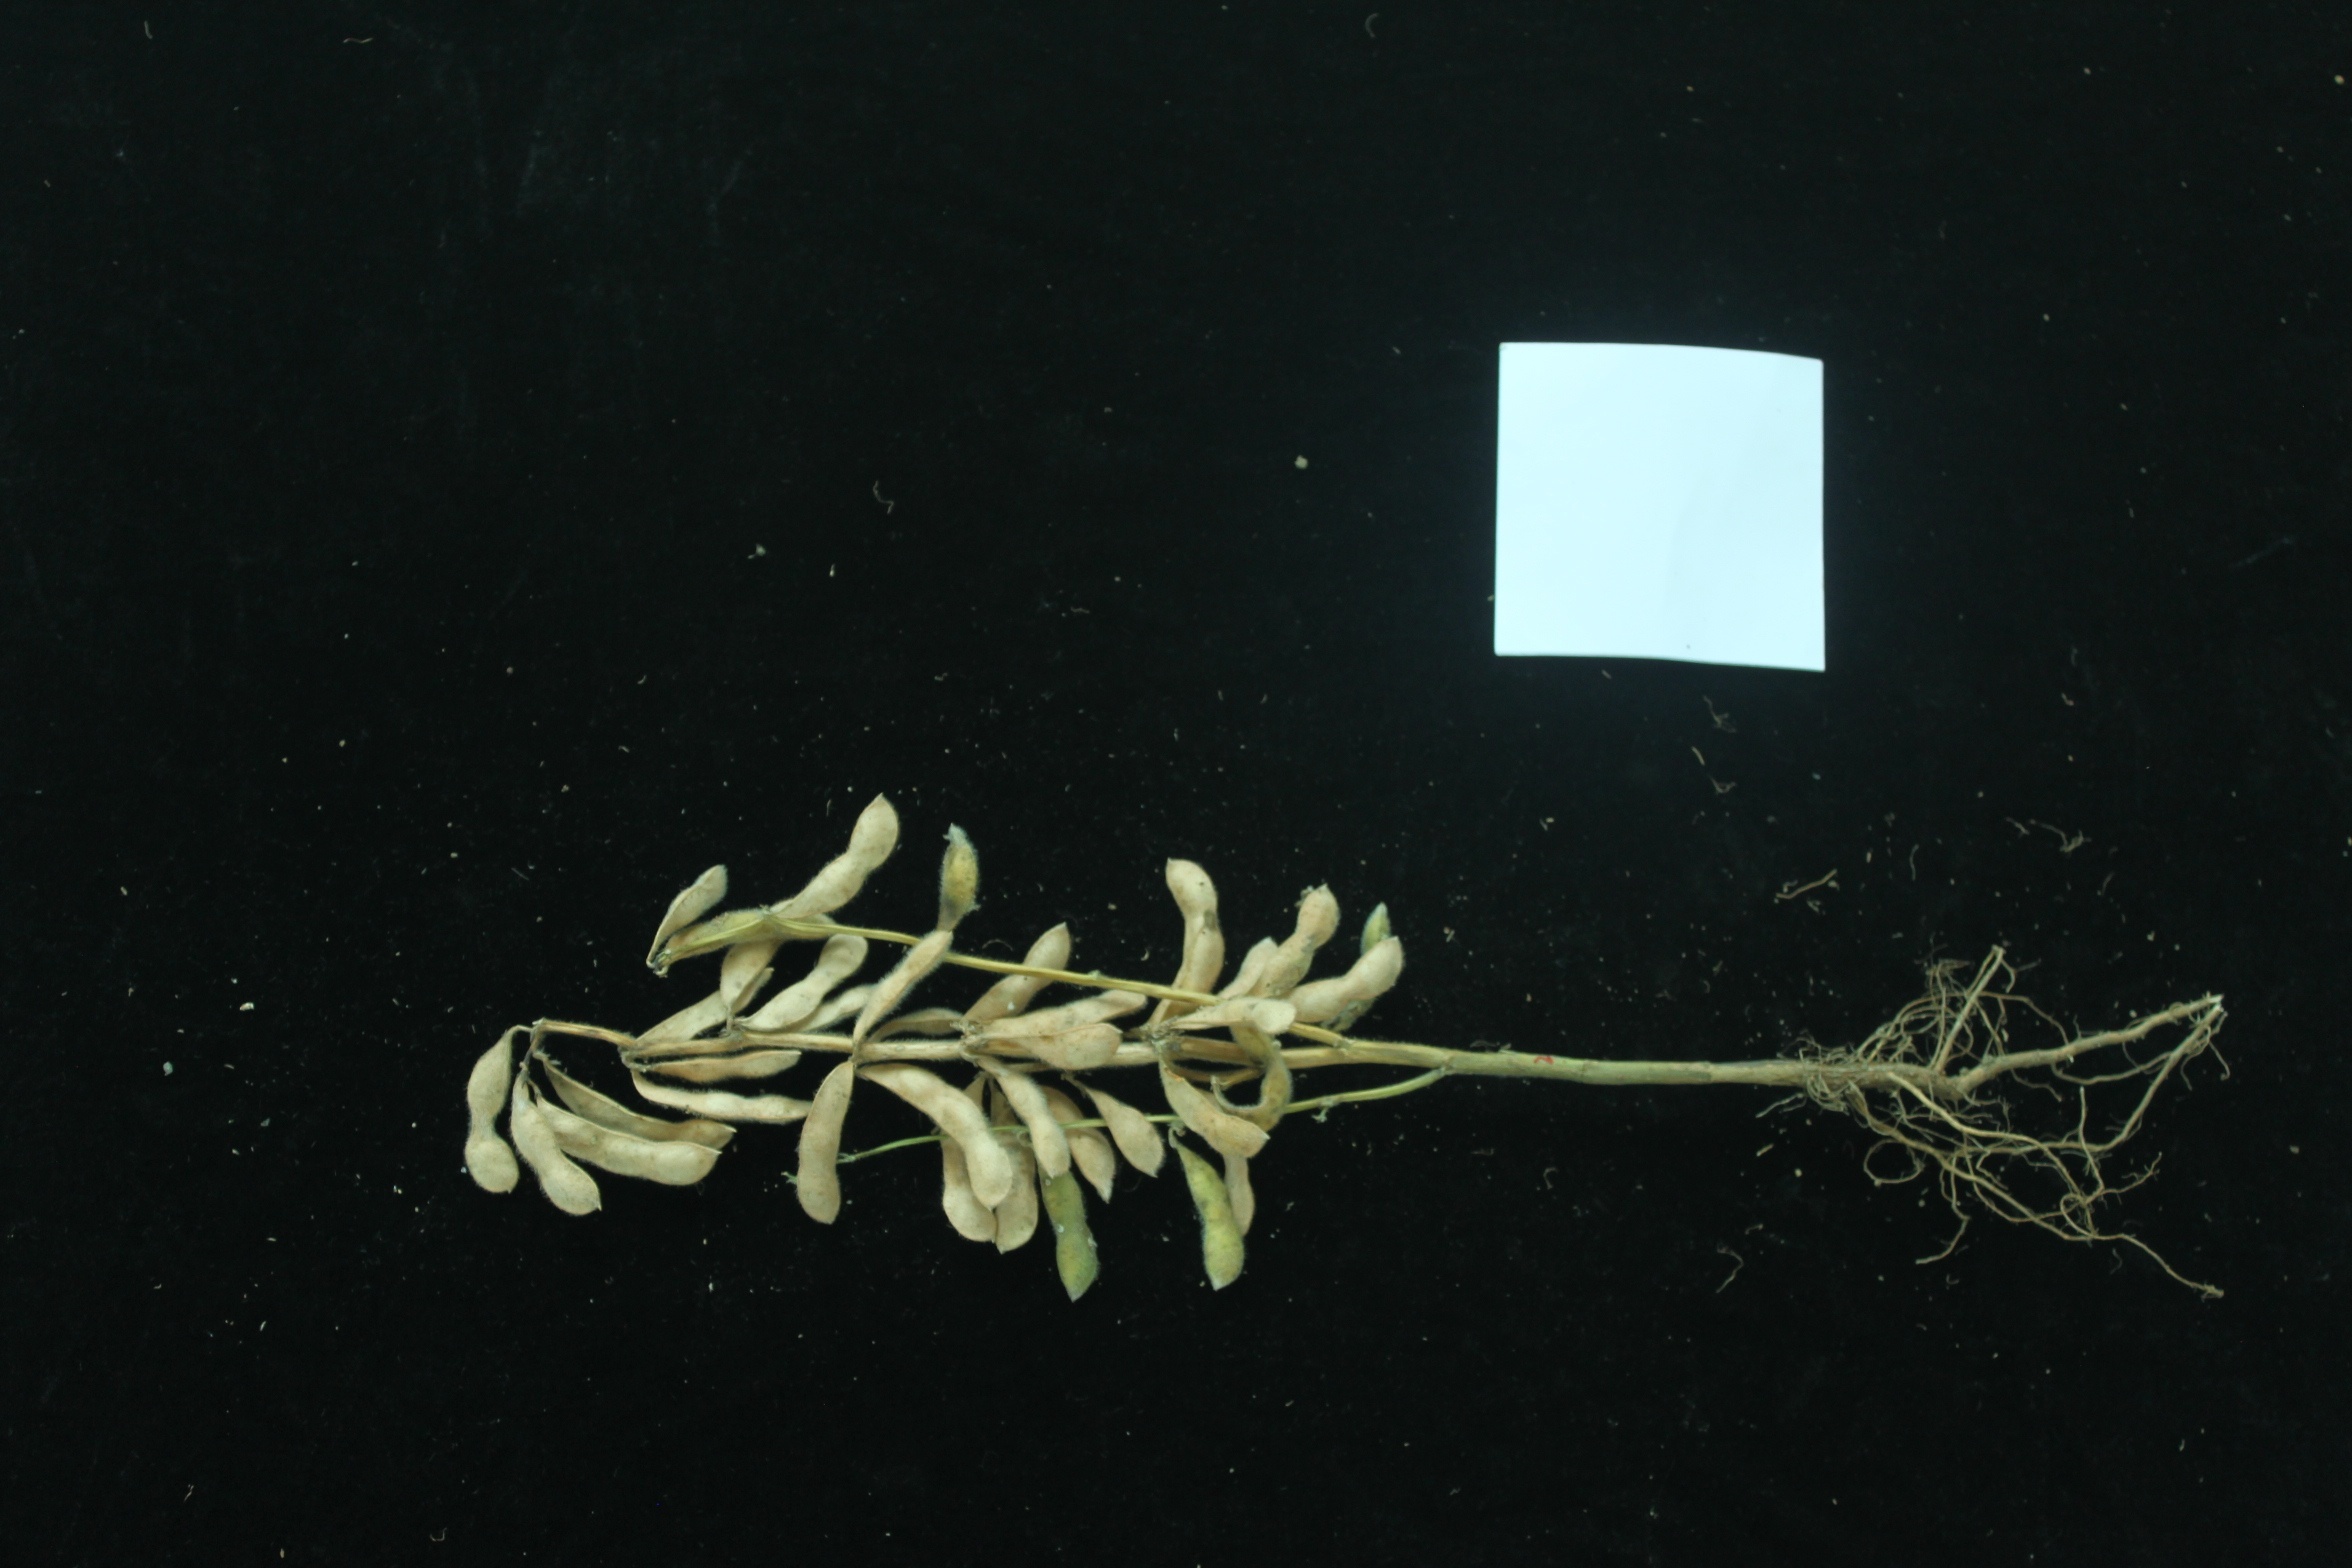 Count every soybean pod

37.